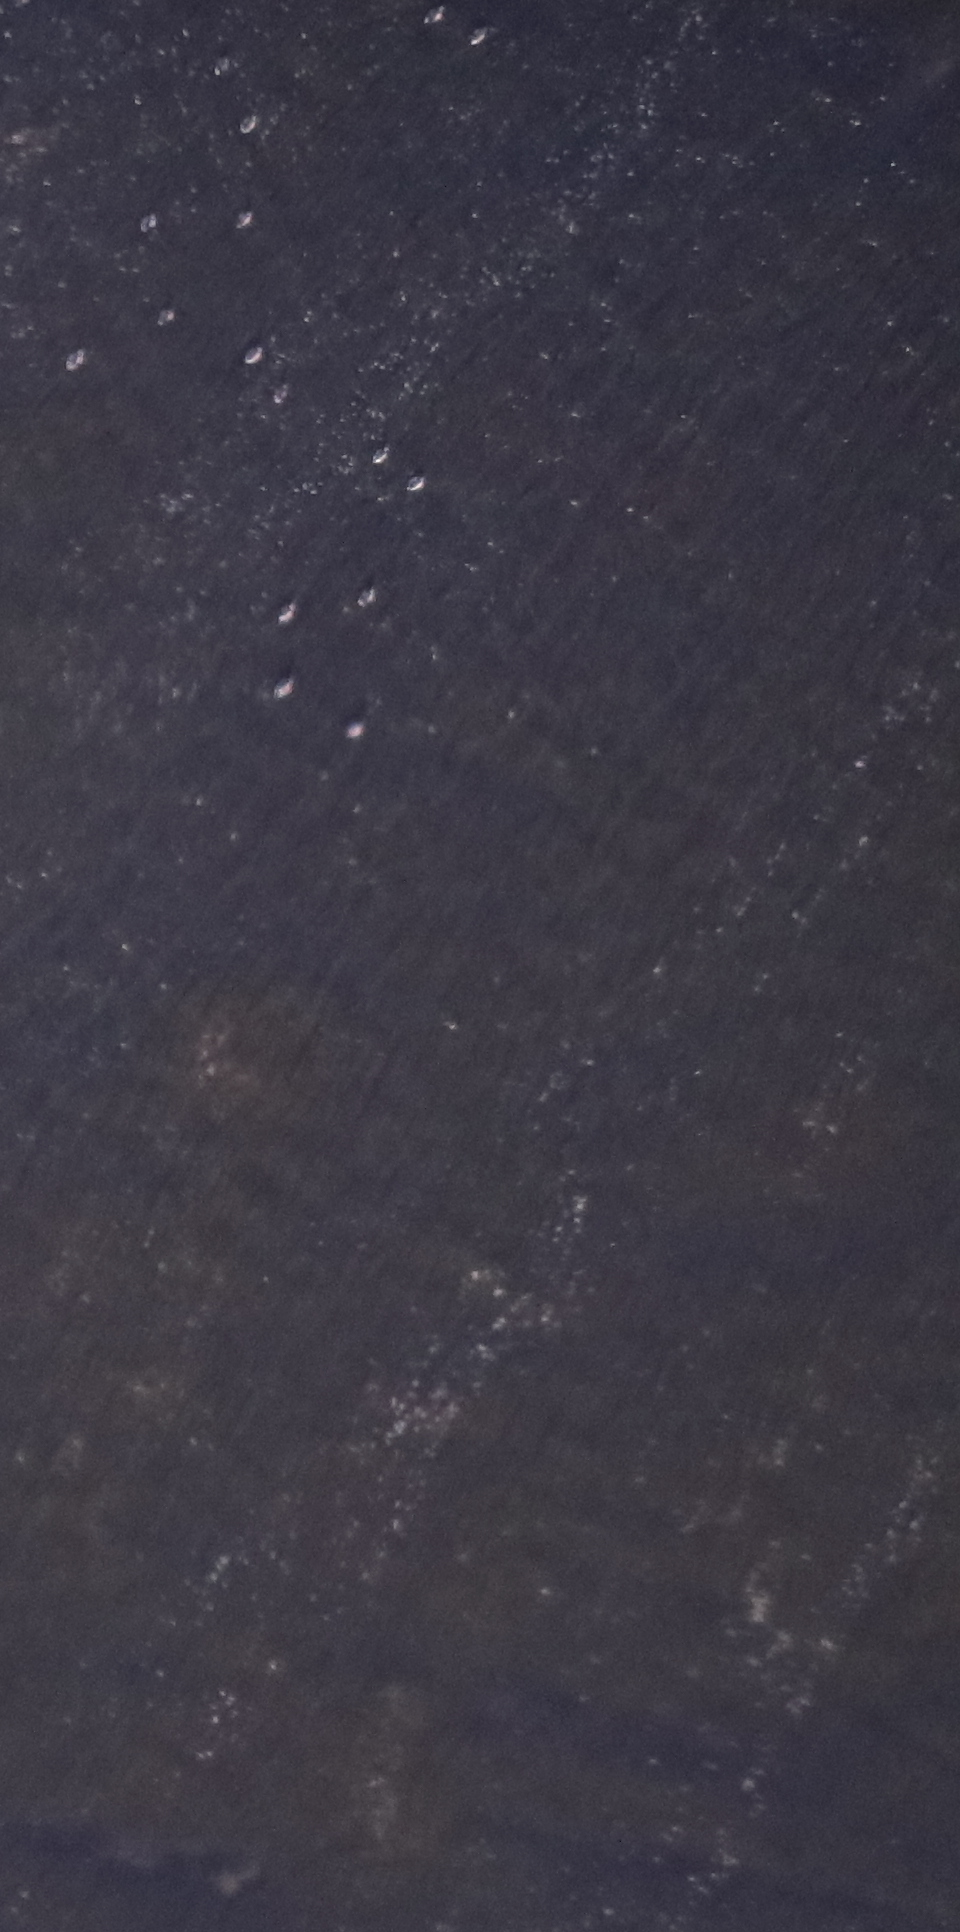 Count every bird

16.